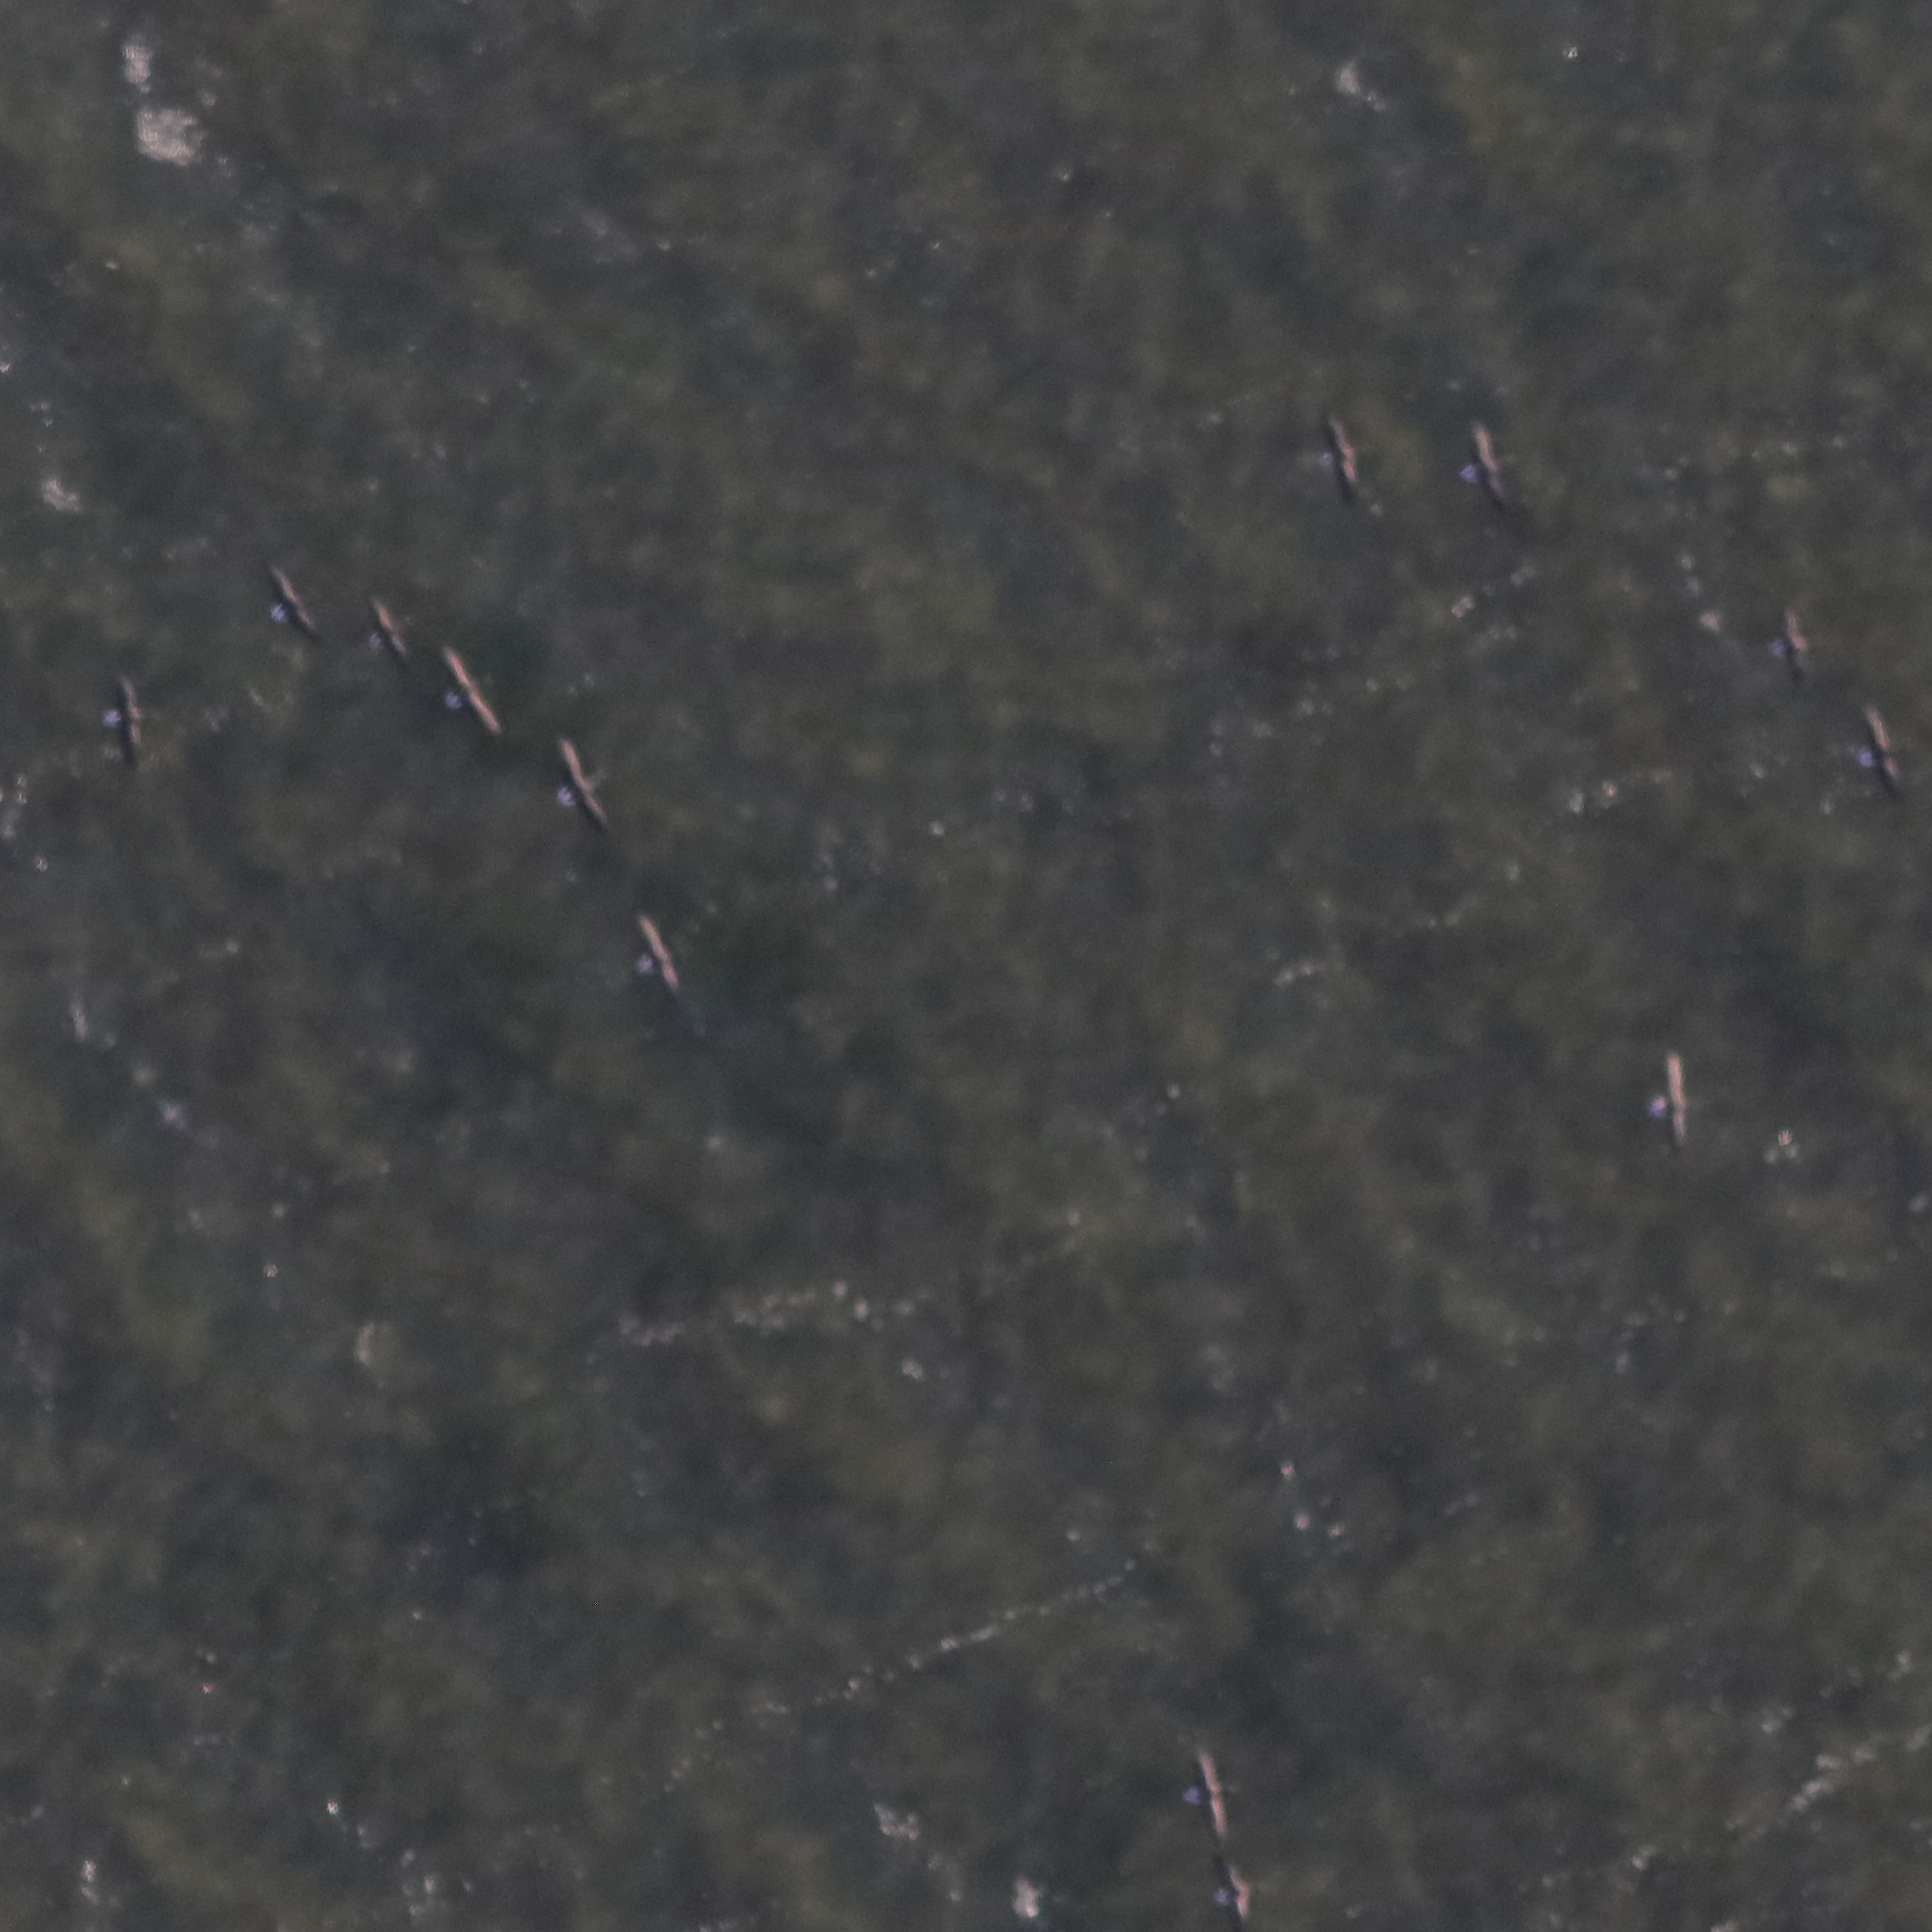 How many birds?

13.